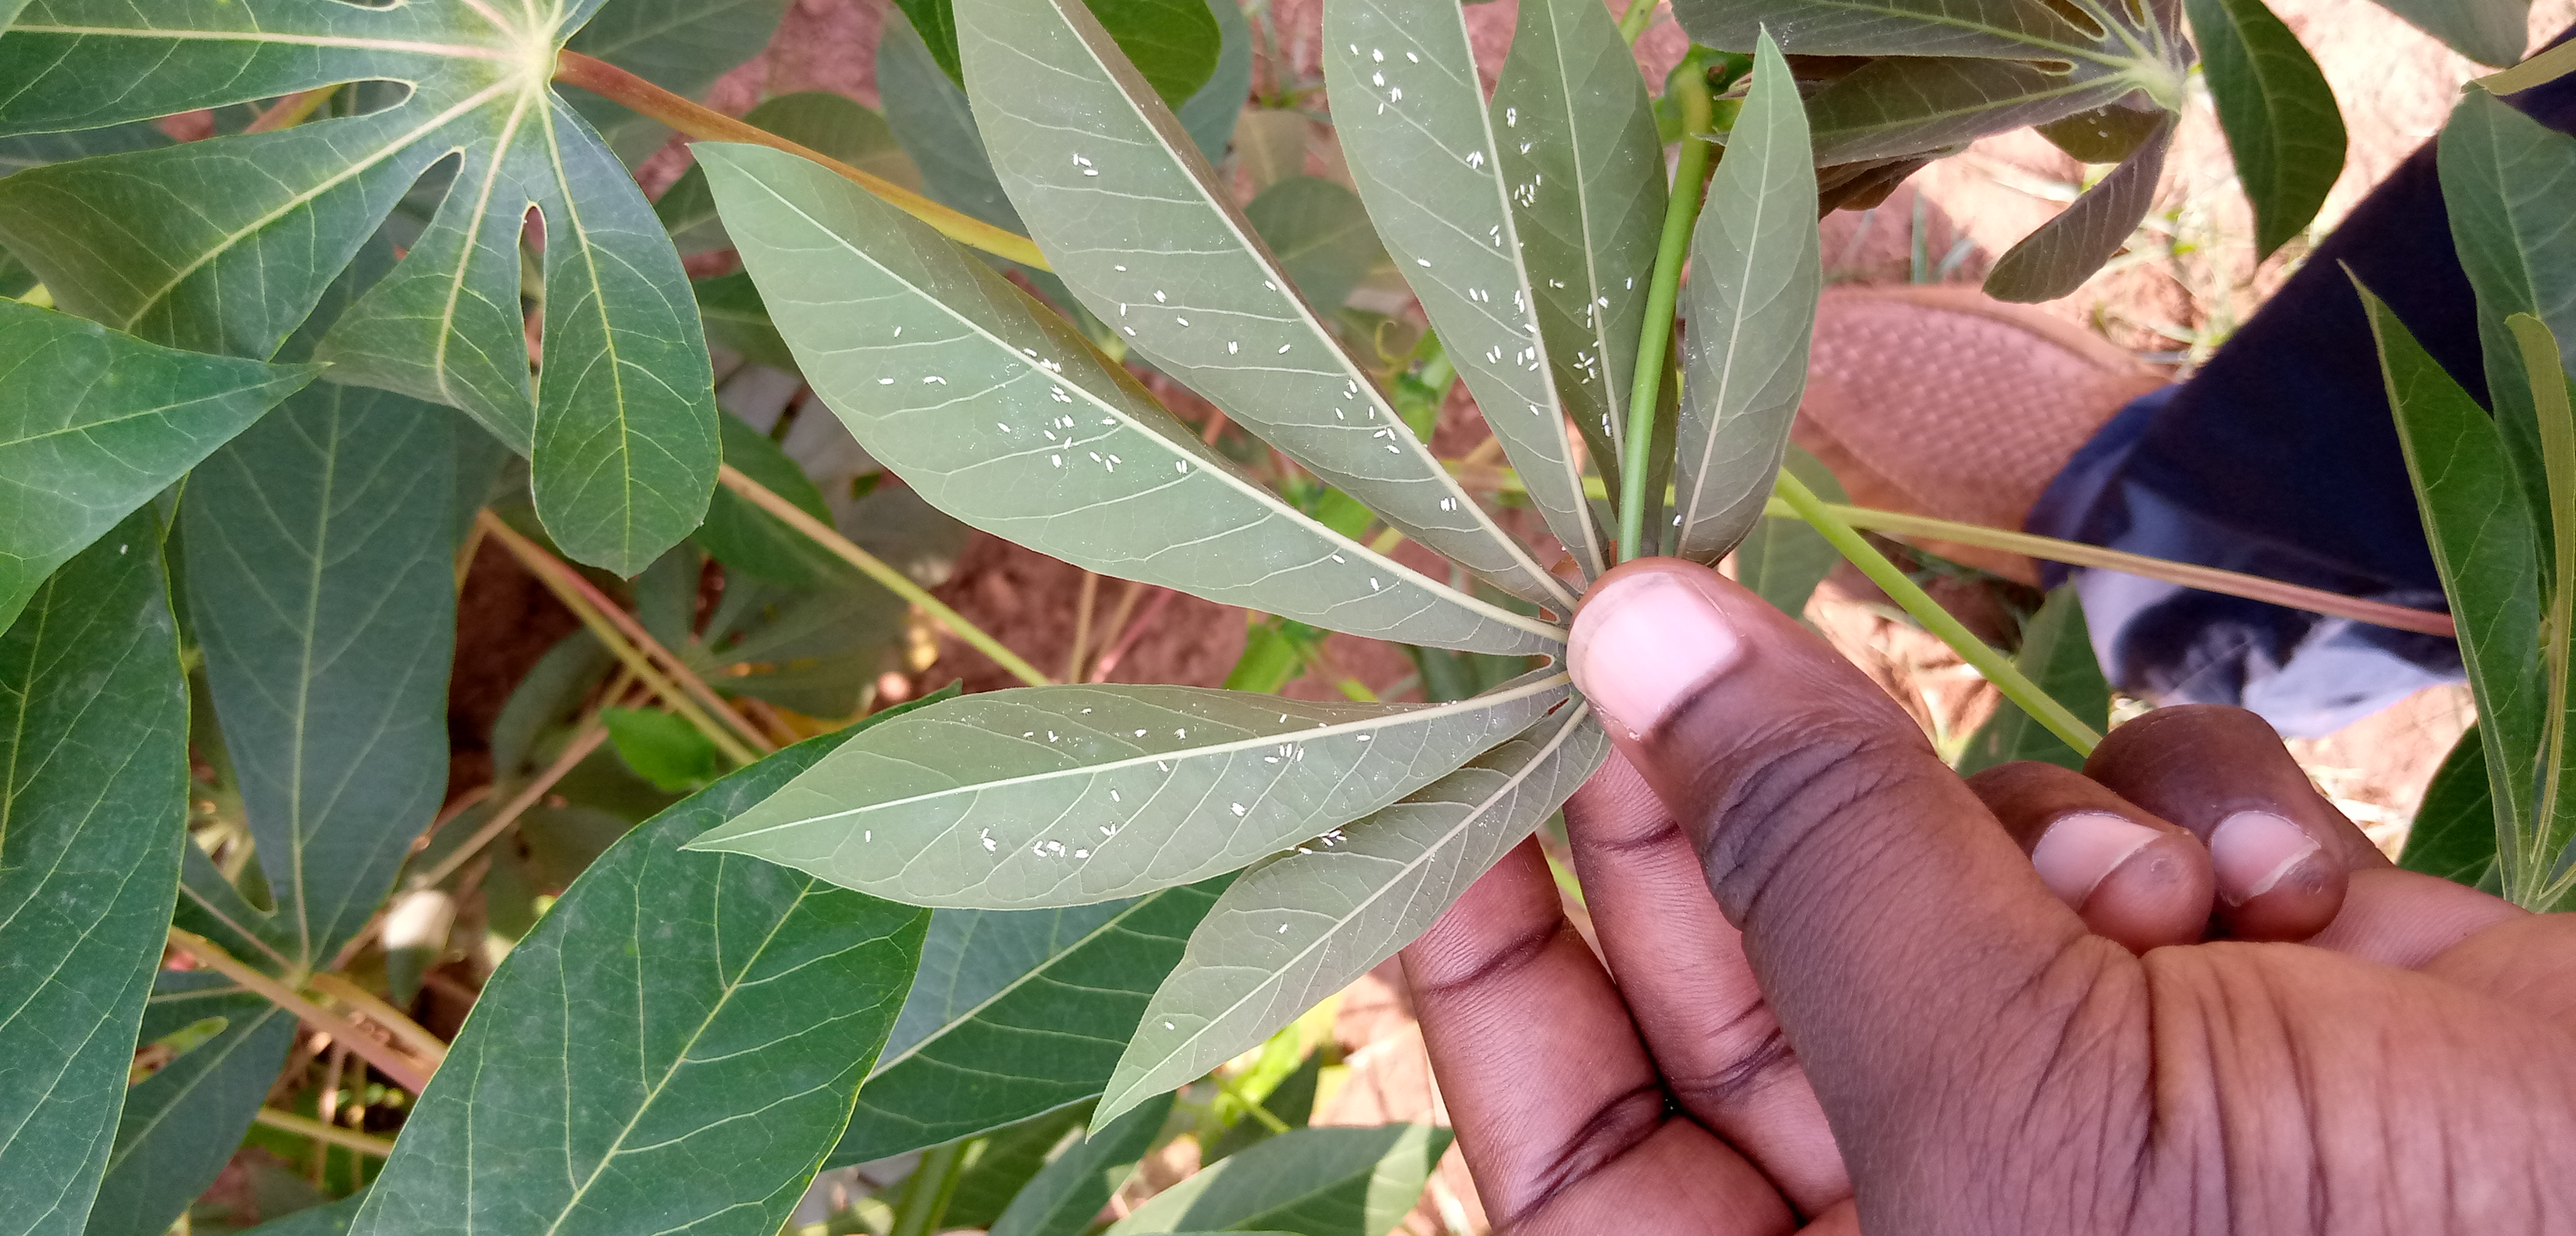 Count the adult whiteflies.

139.